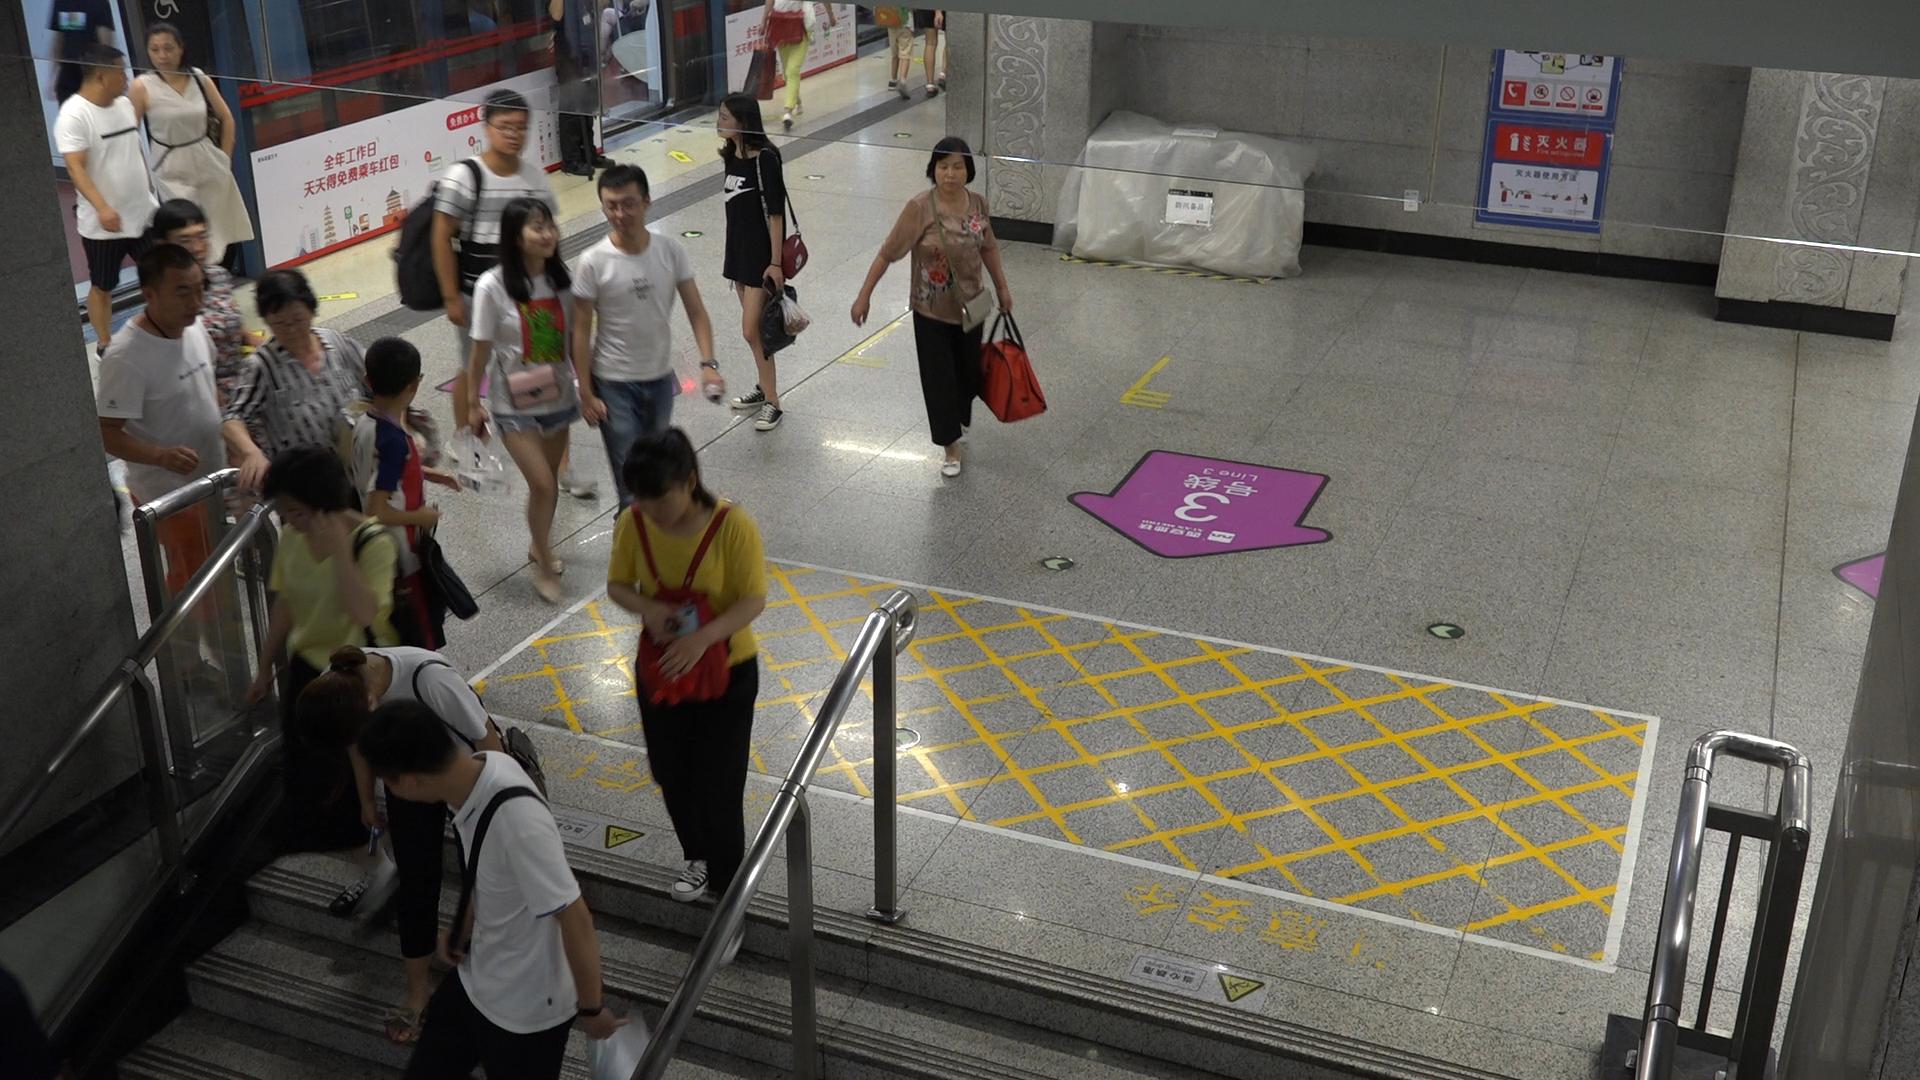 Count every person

14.